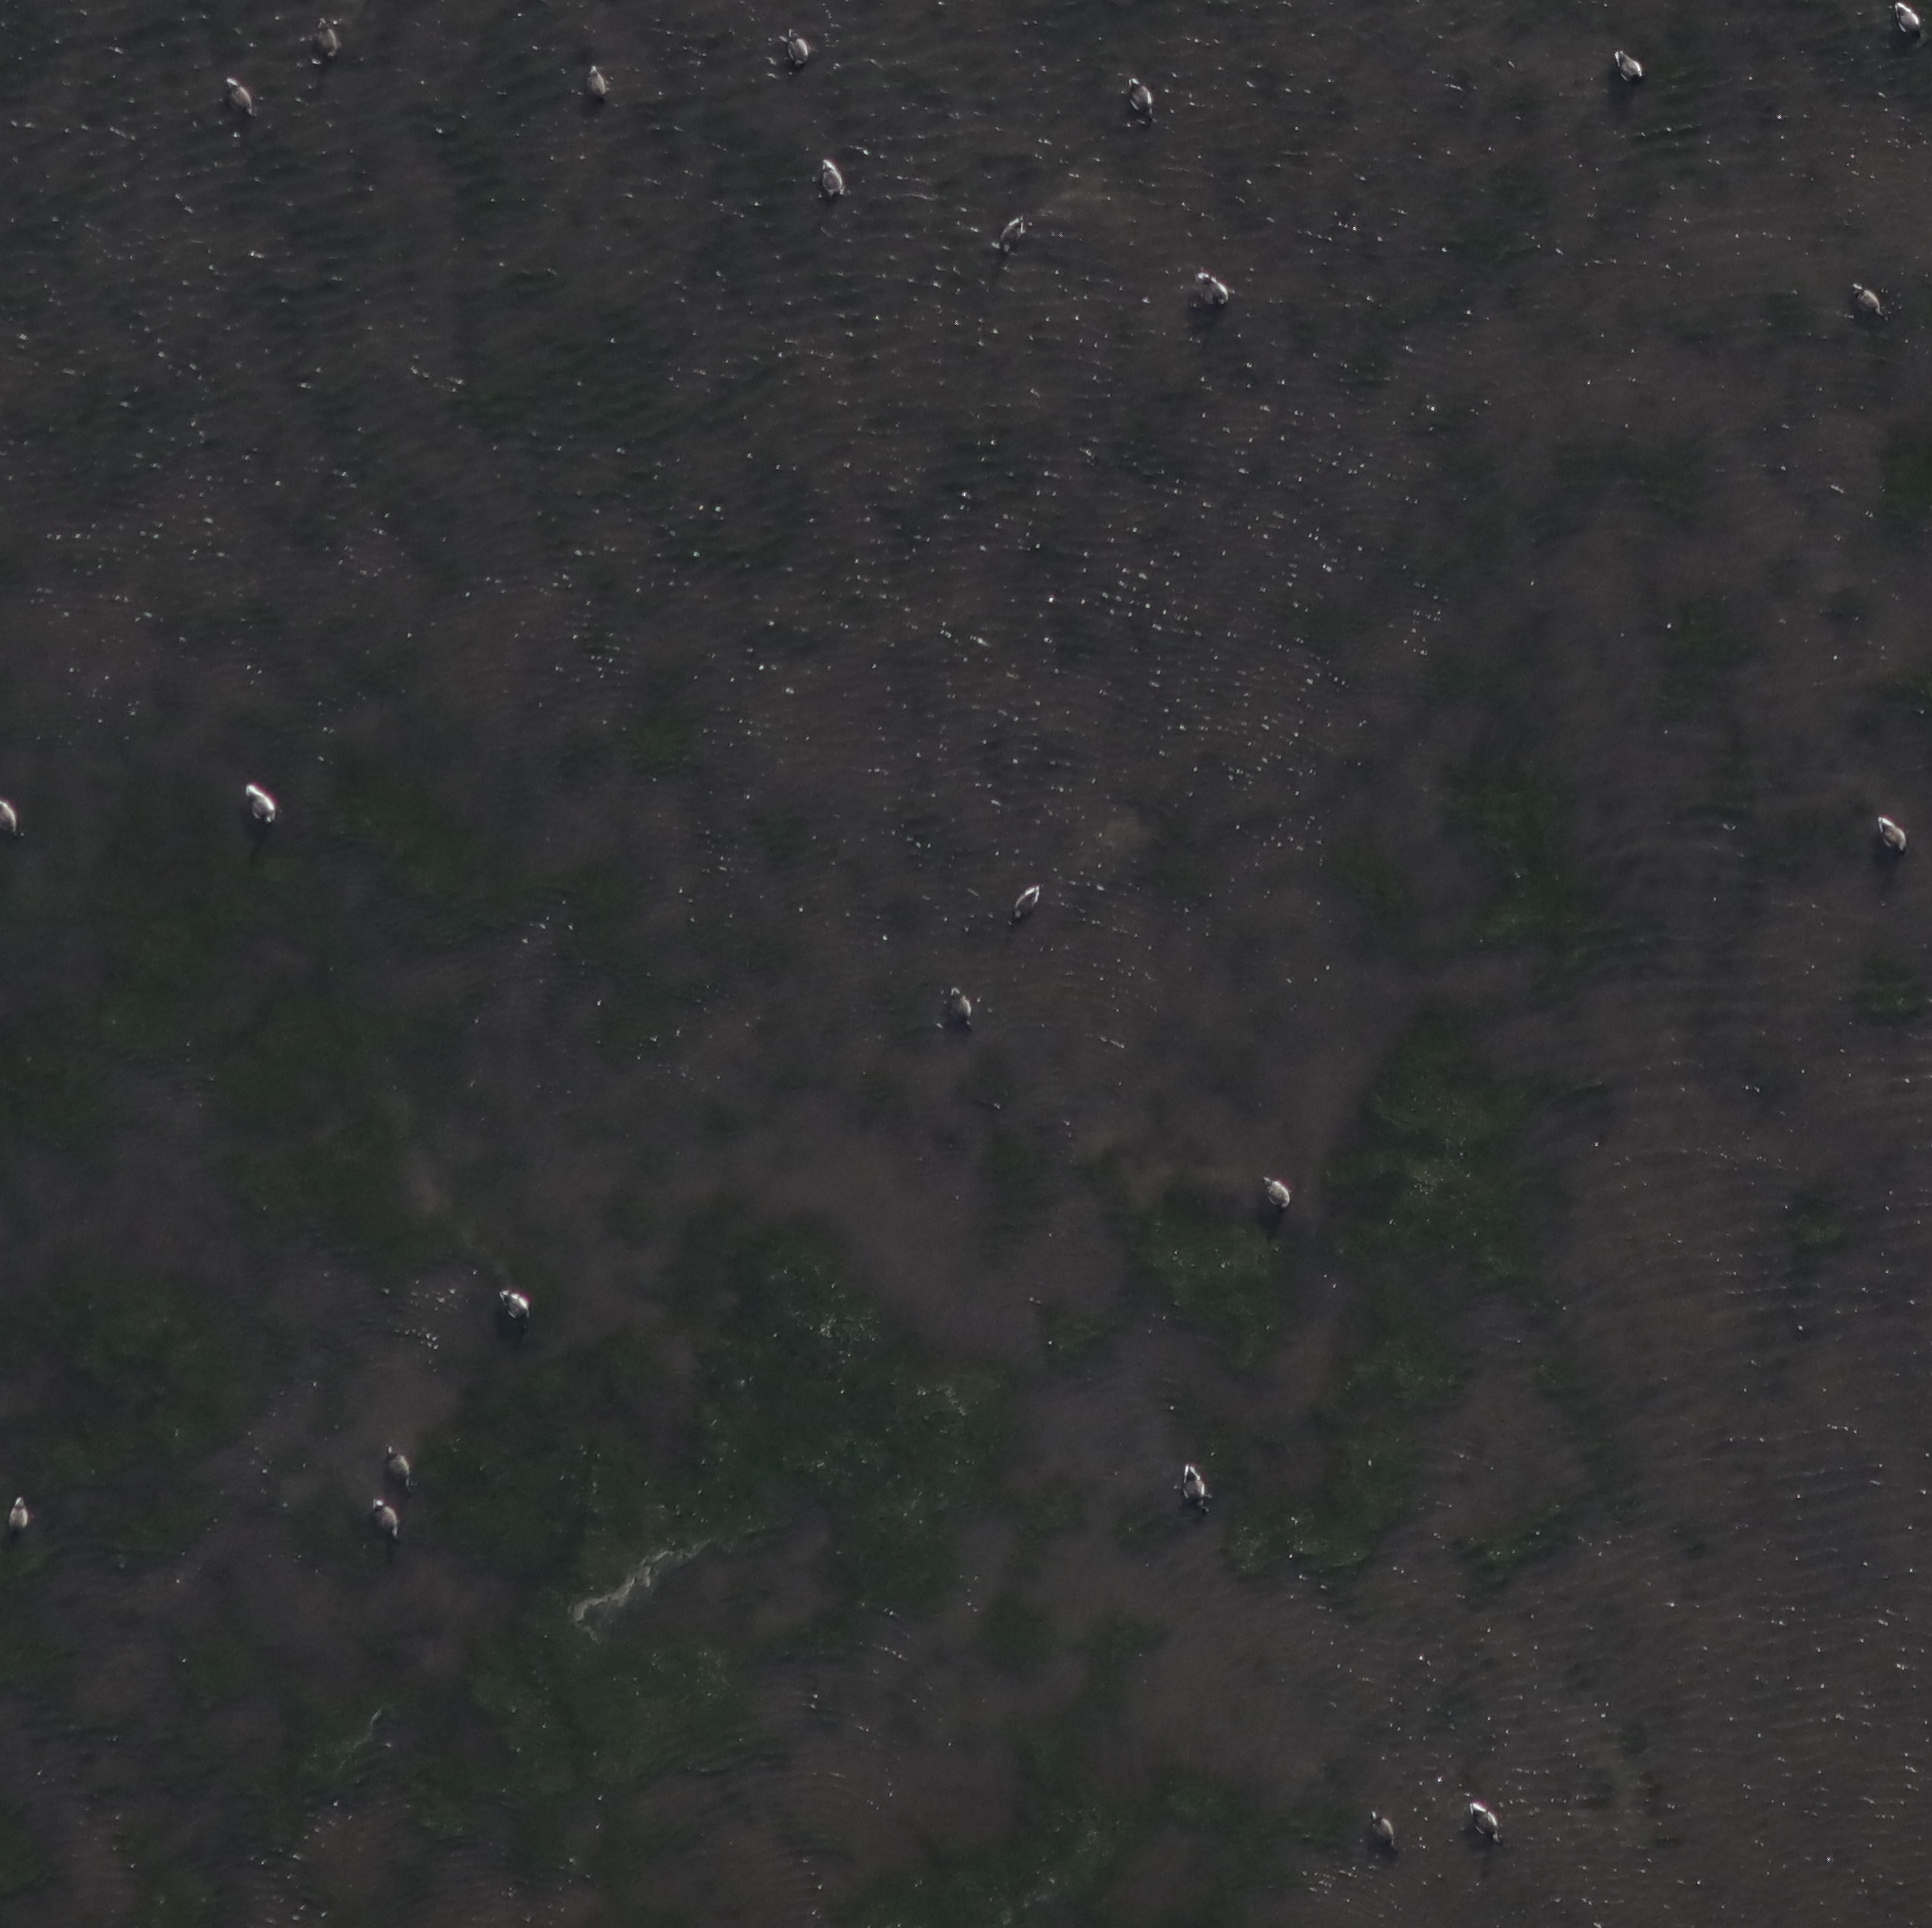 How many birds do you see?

24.